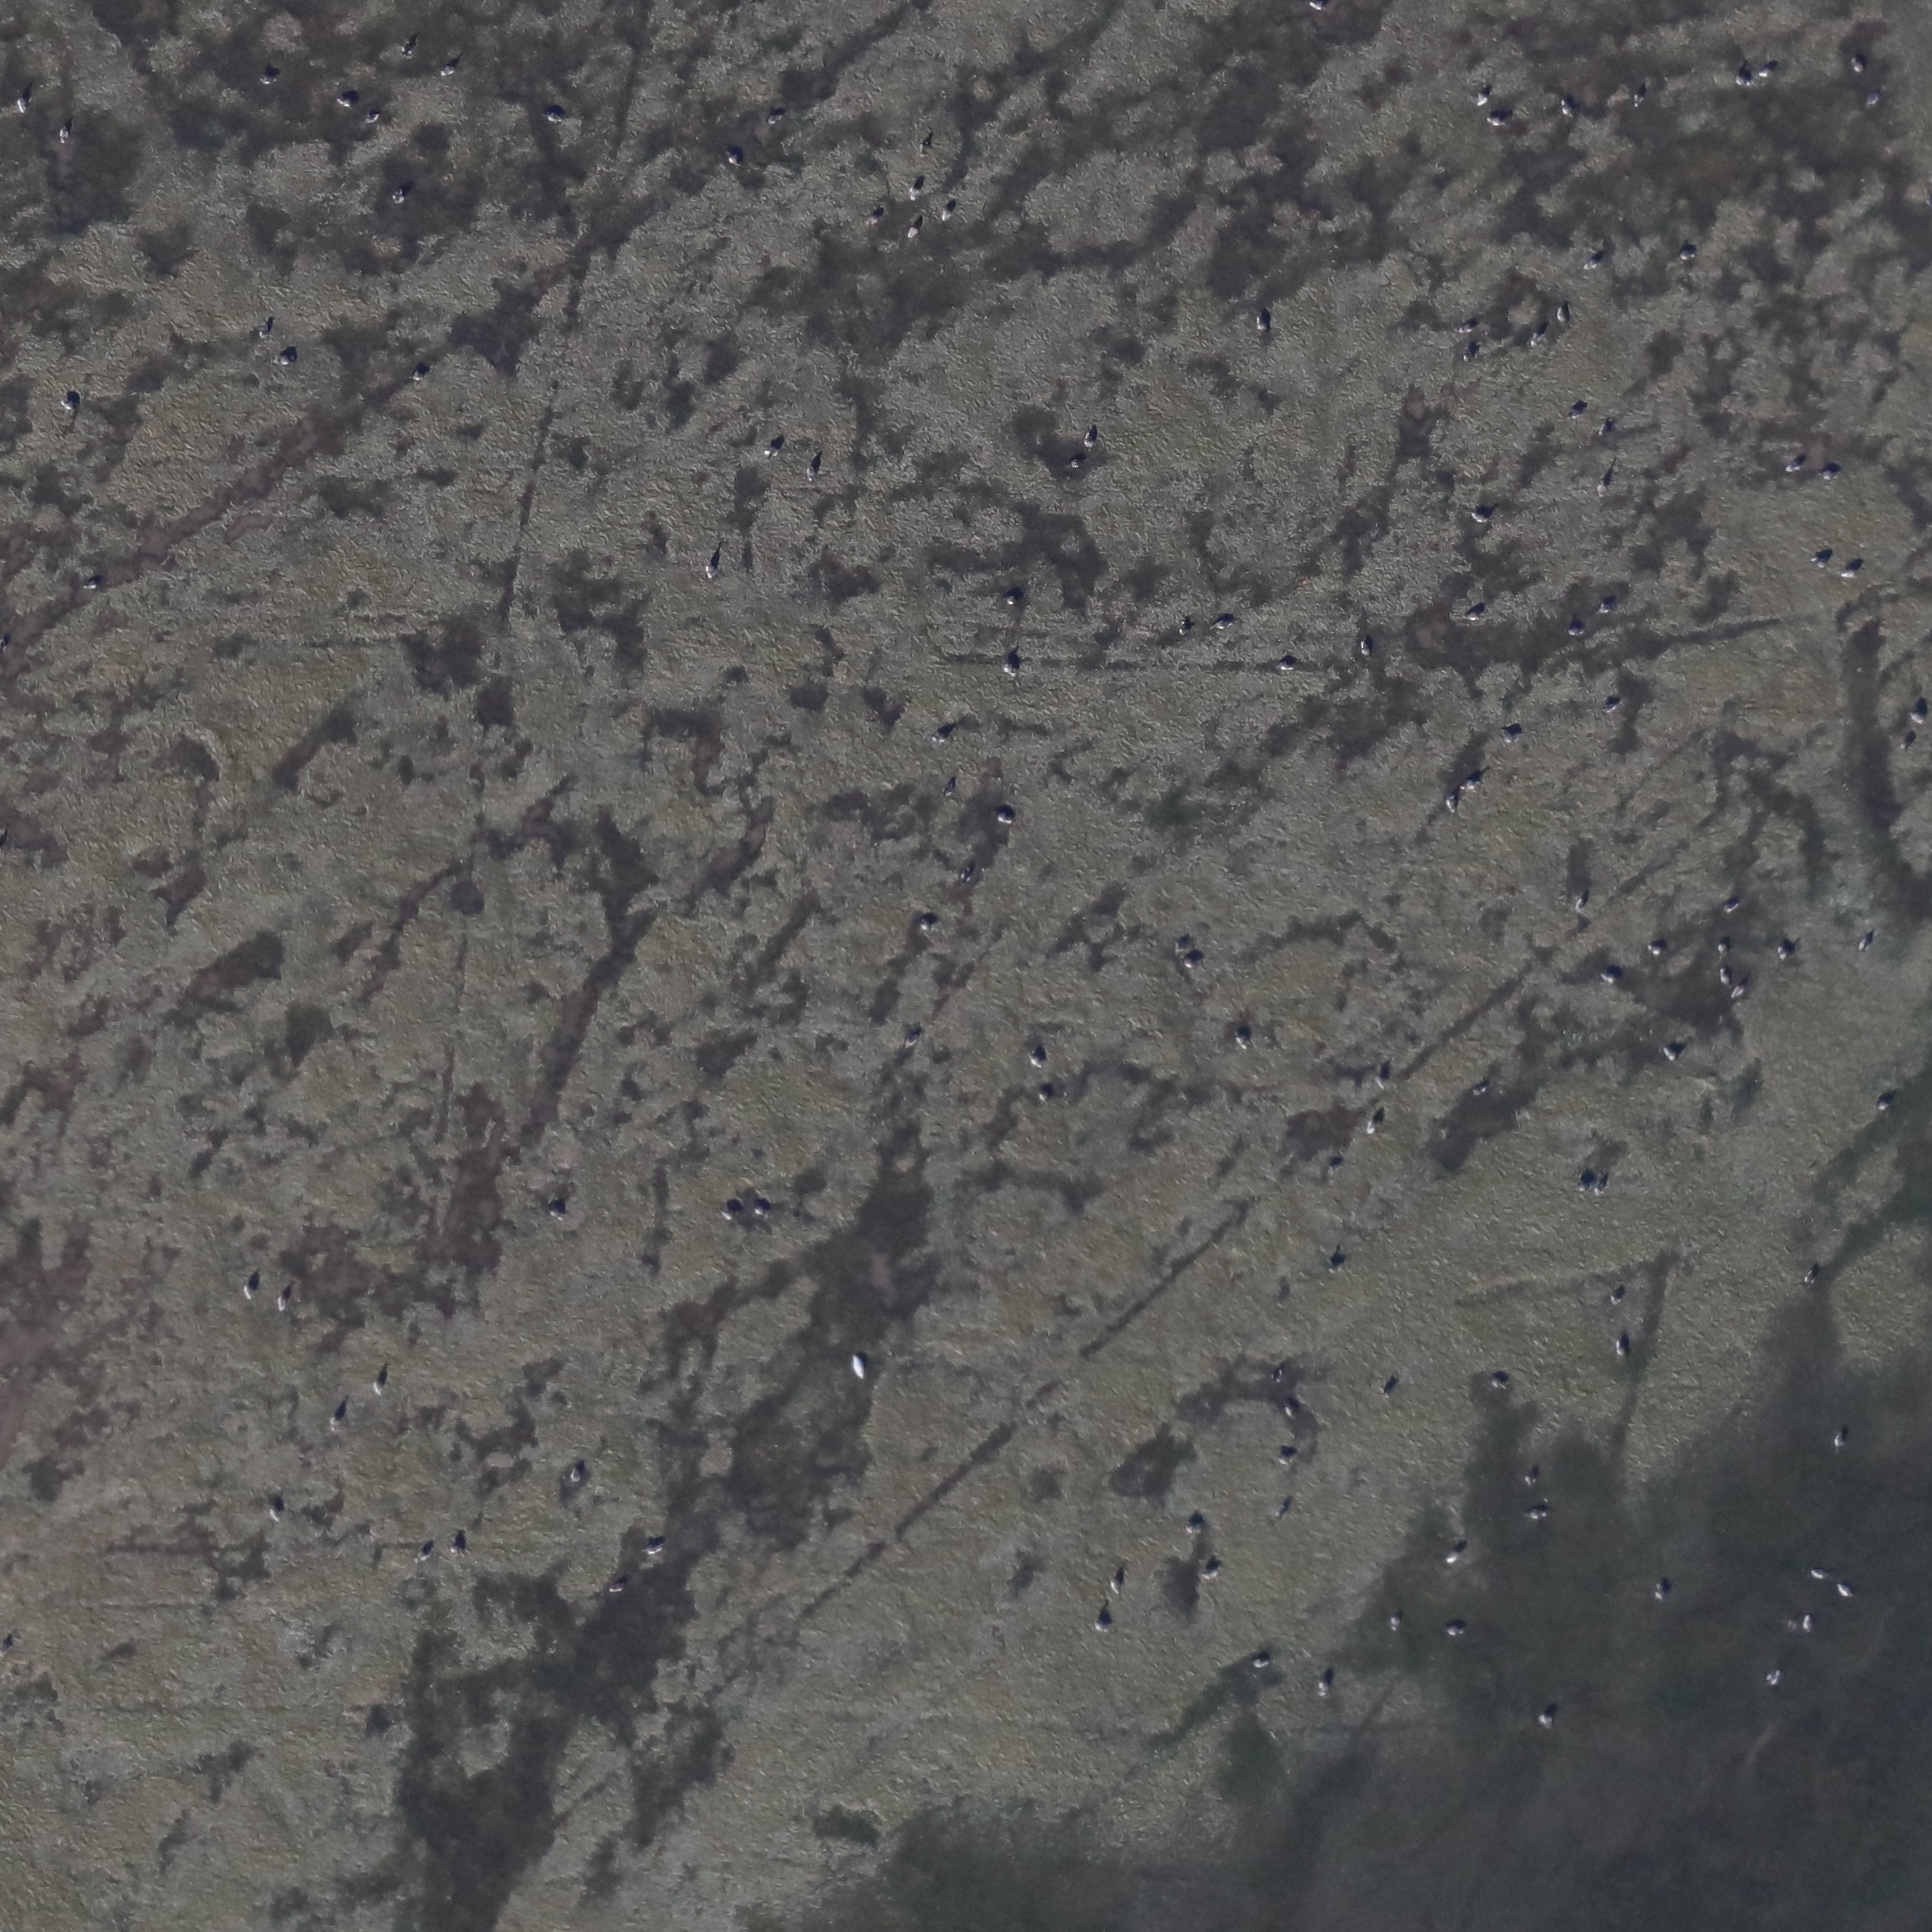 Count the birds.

138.